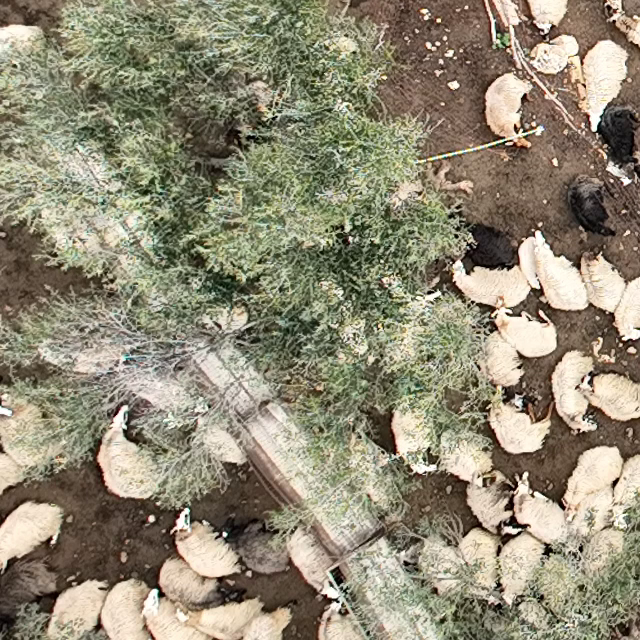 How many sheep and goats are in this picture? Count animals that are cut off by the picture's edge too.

53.